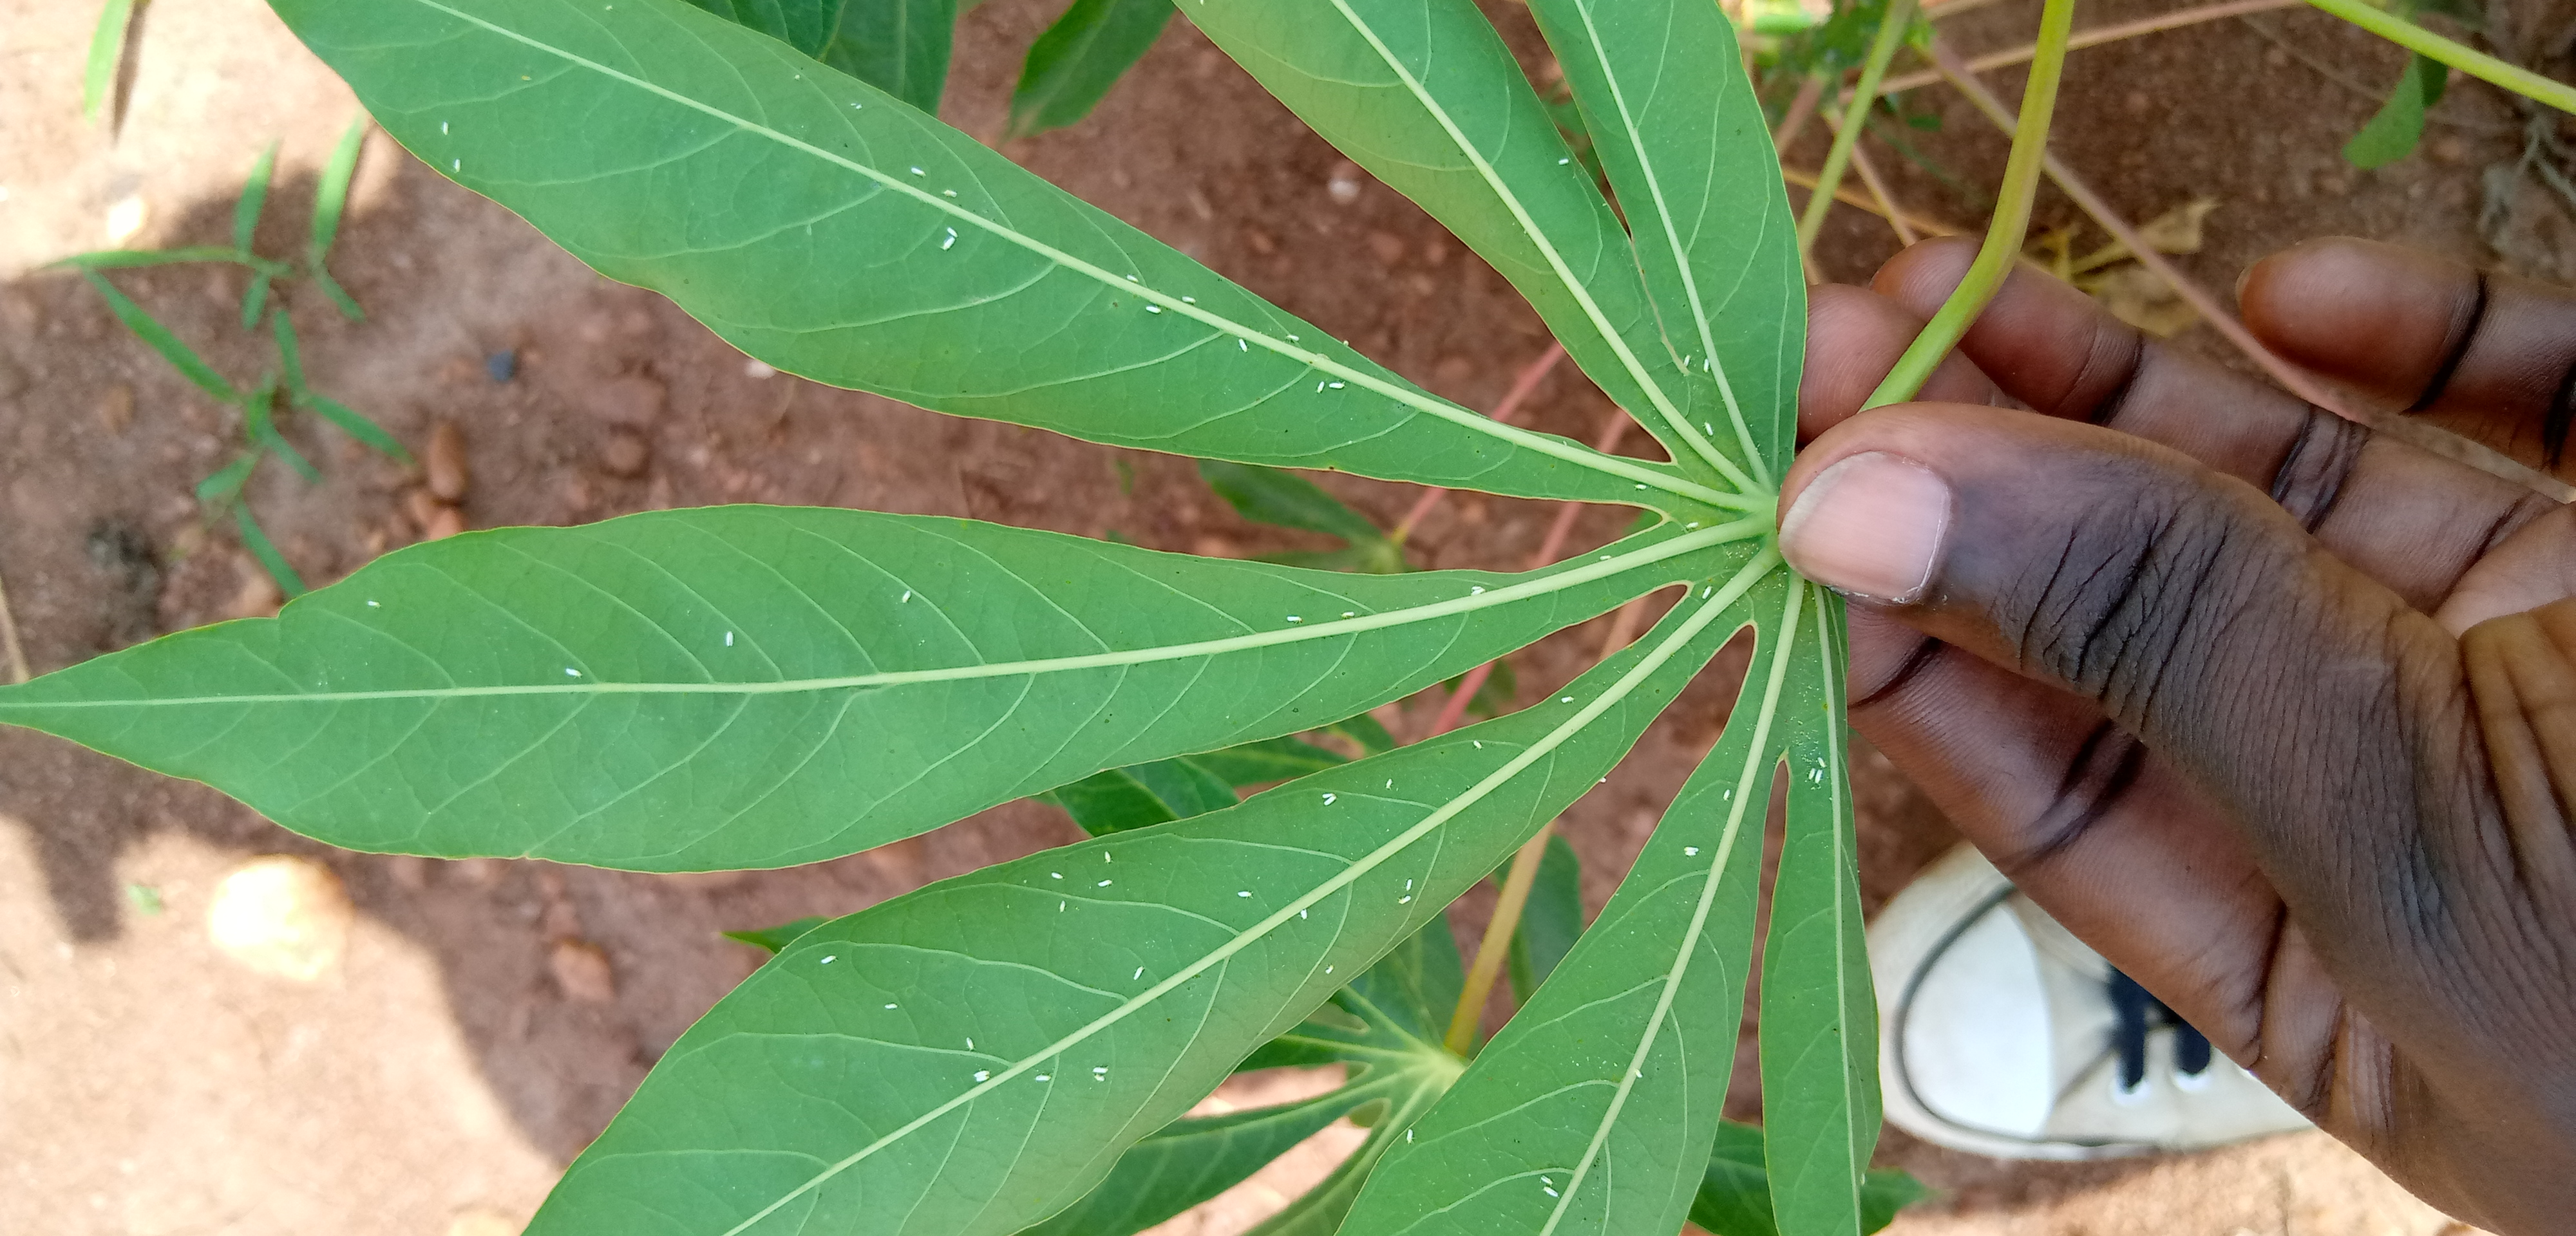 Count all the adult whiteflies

62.